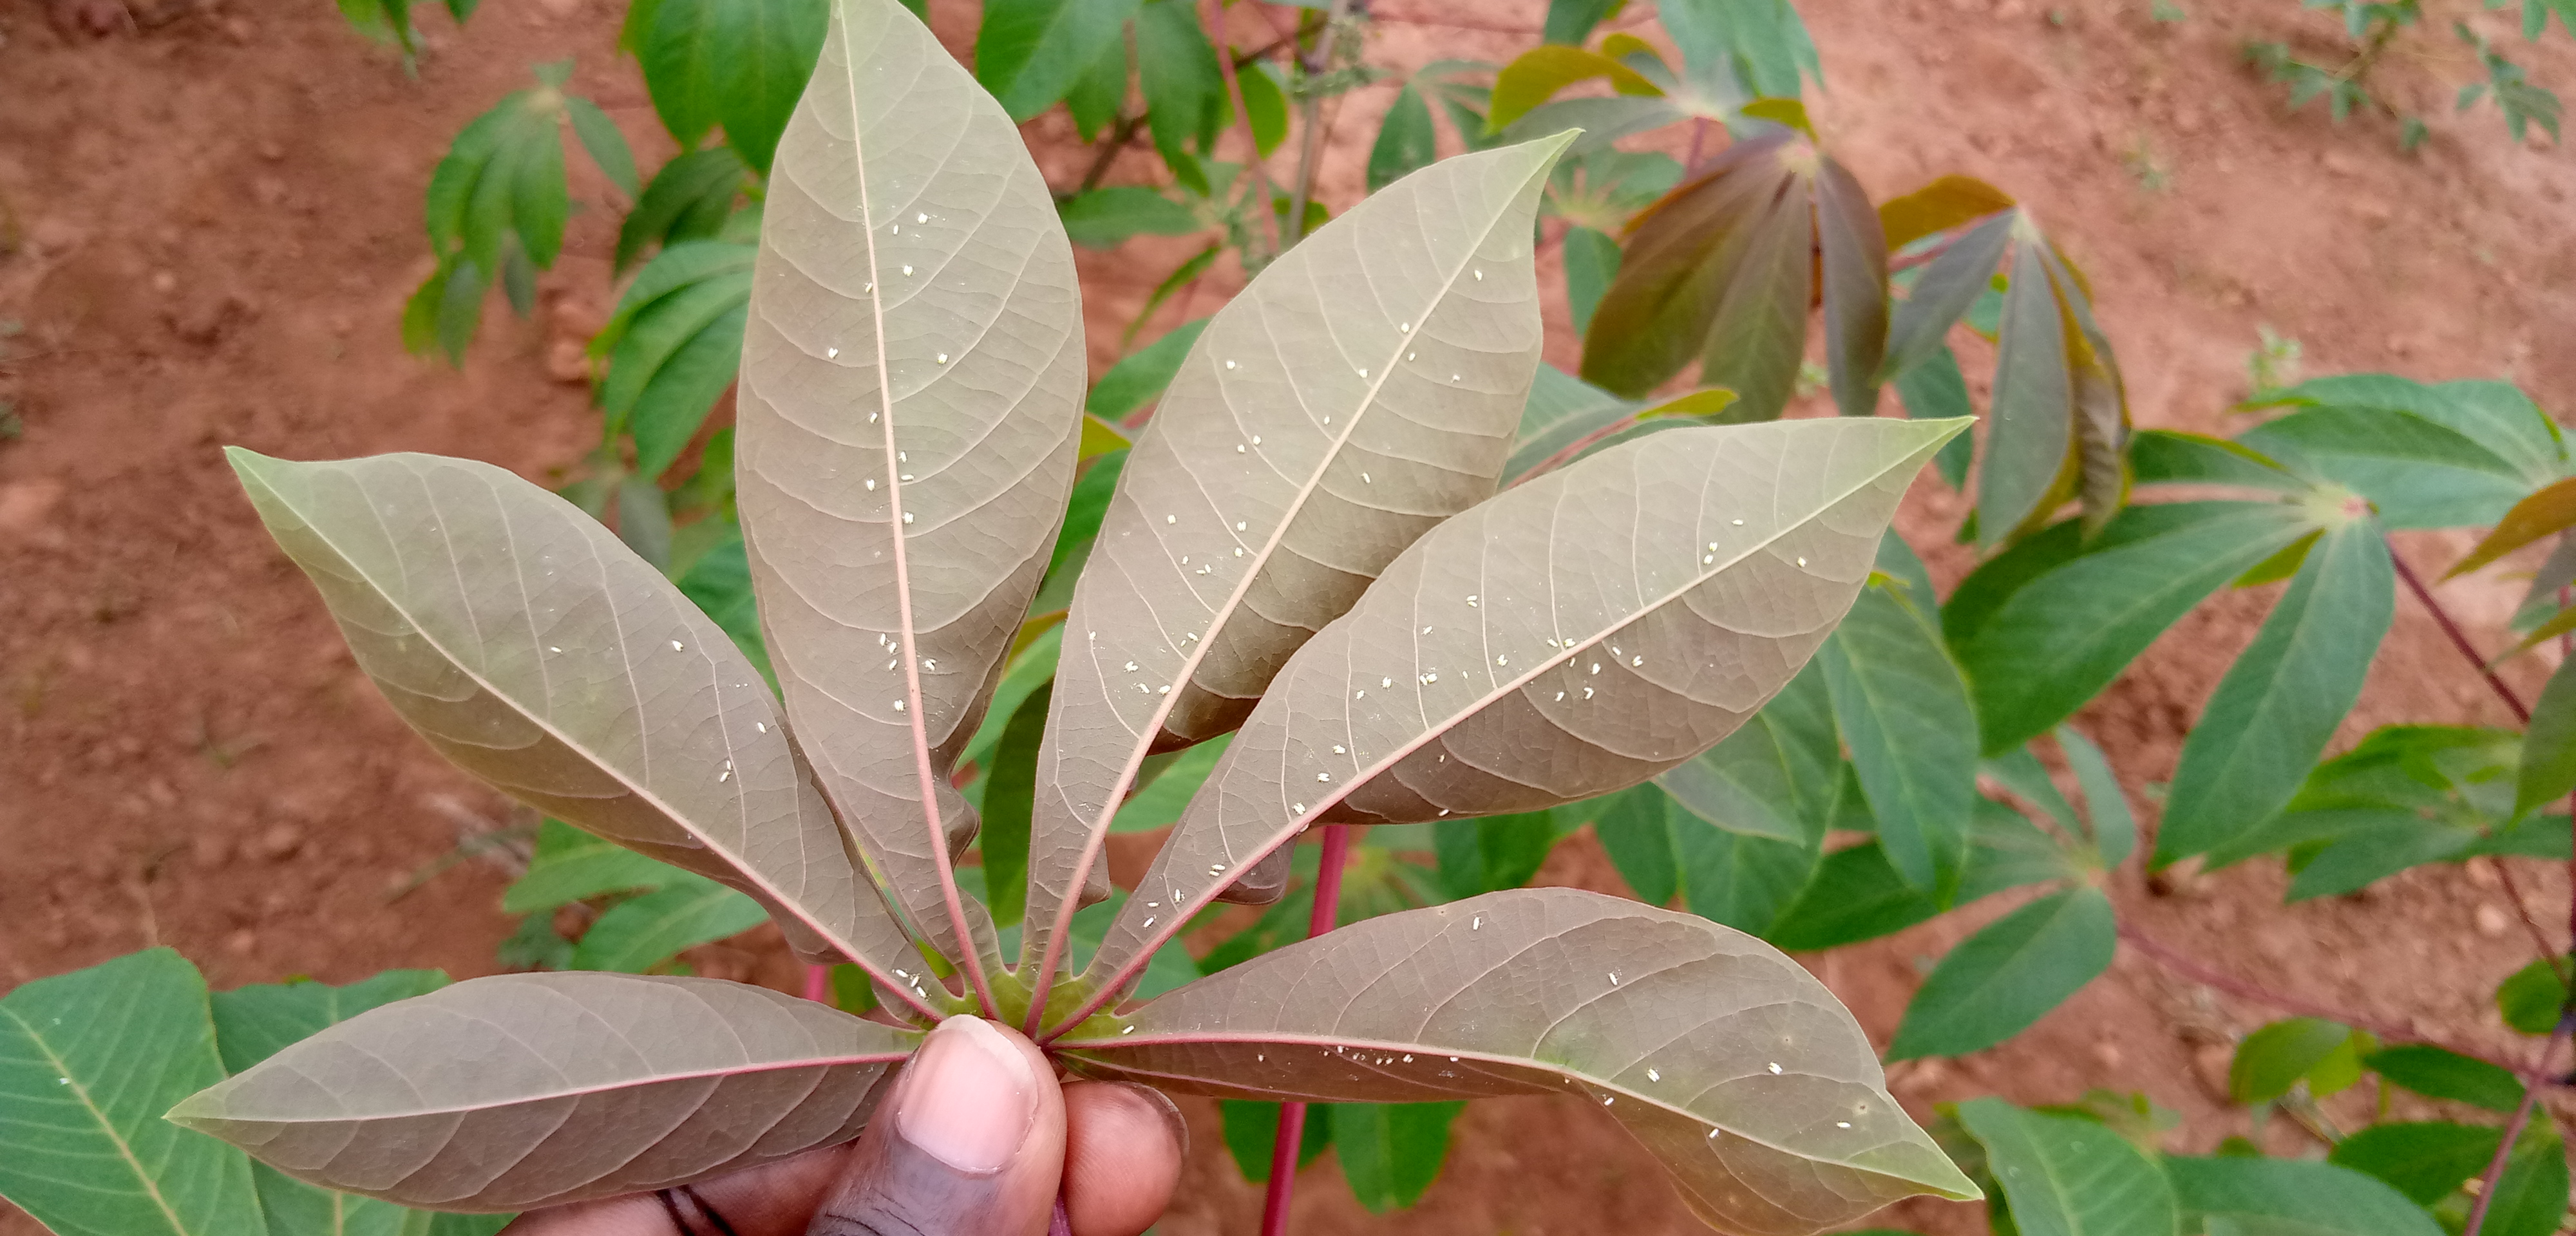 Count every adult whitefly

119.